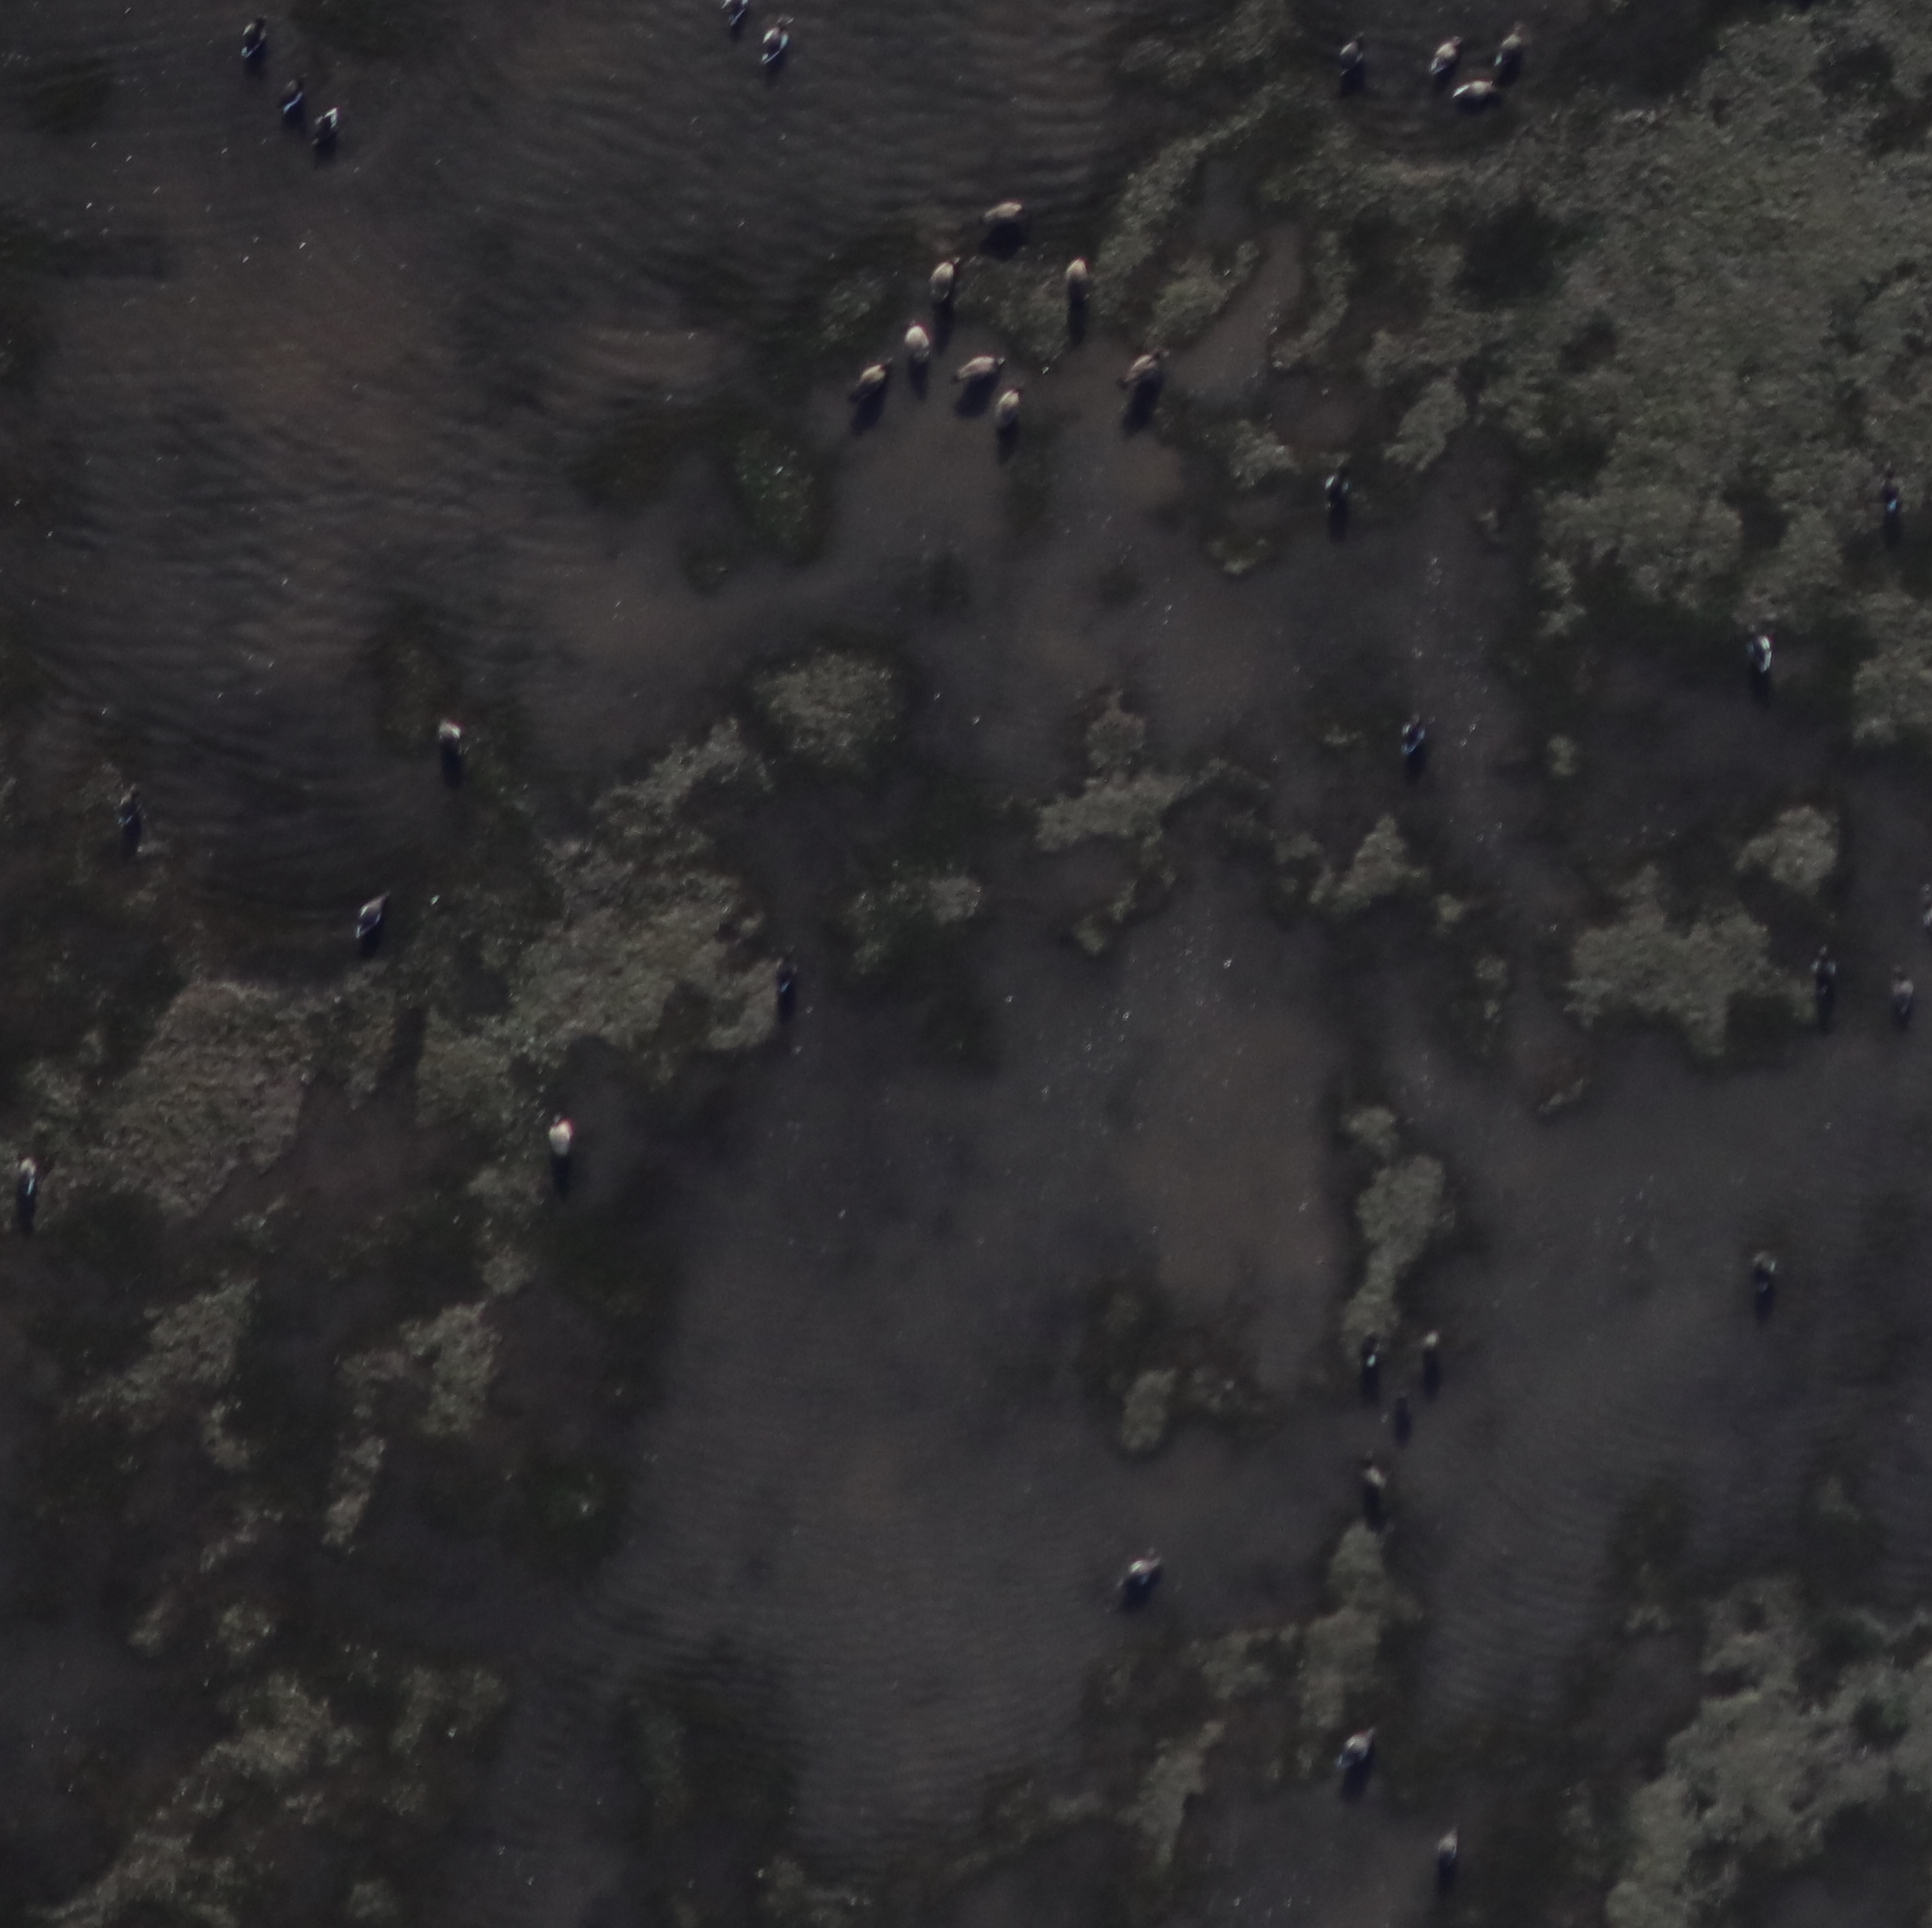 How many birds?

36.